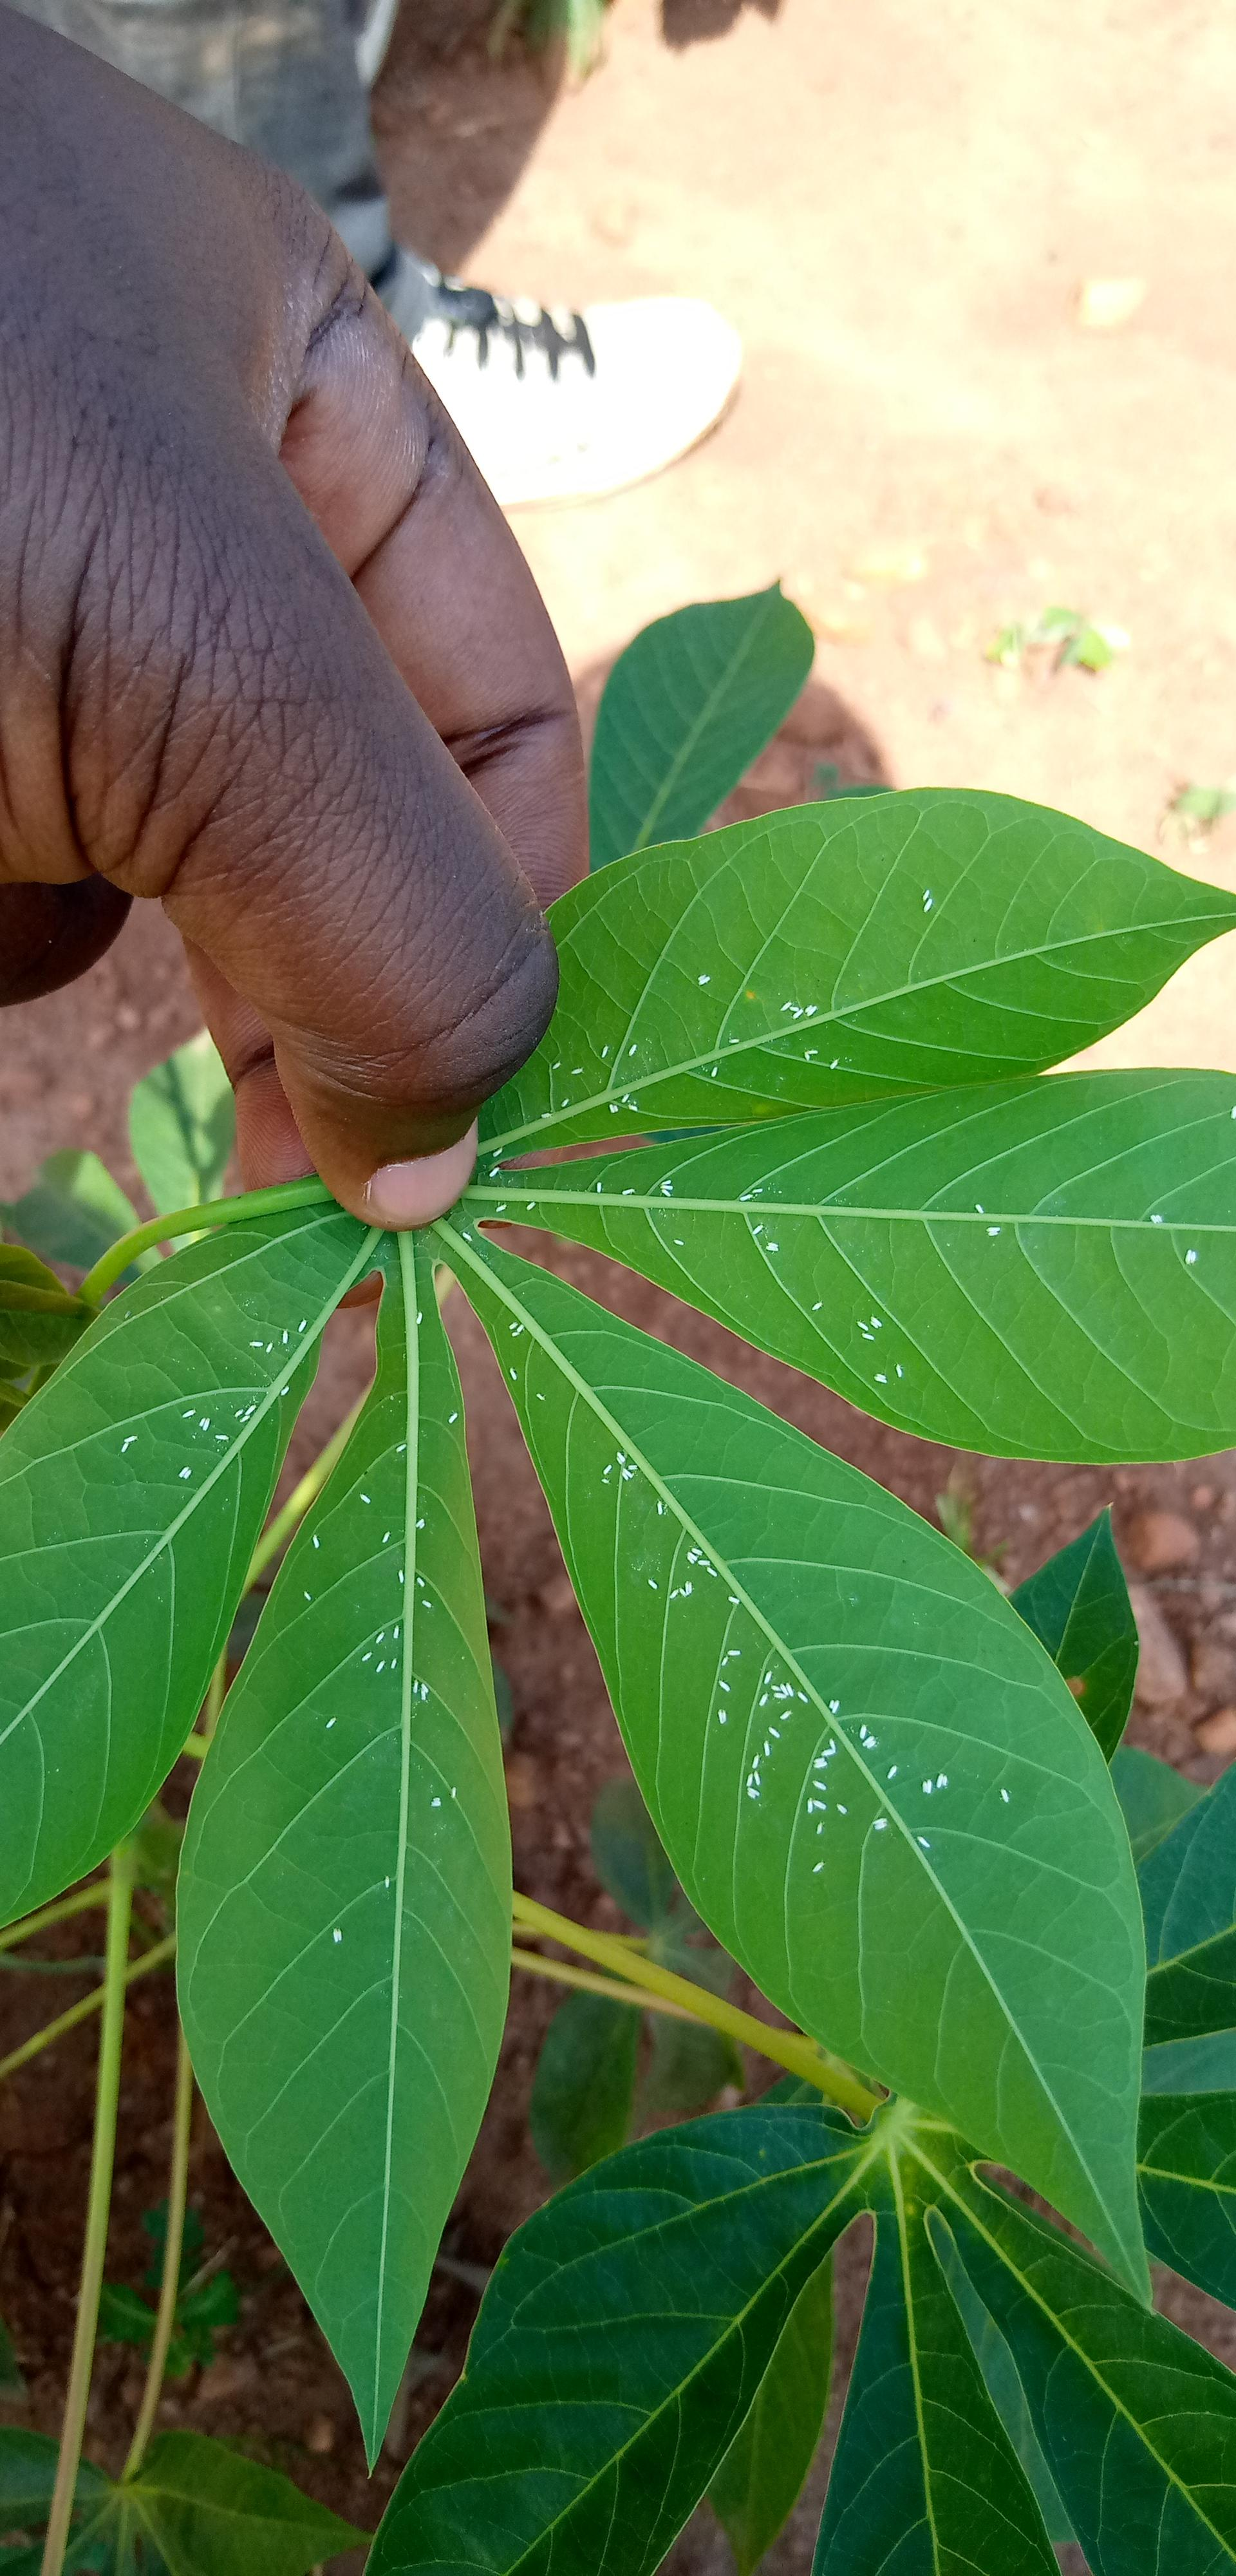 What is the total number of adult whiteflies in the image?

166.